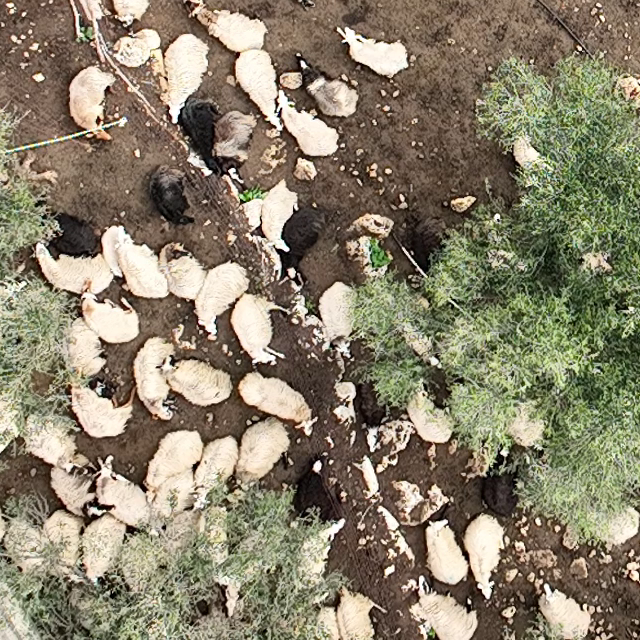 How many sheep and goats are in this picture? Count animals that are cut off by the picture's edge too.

61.